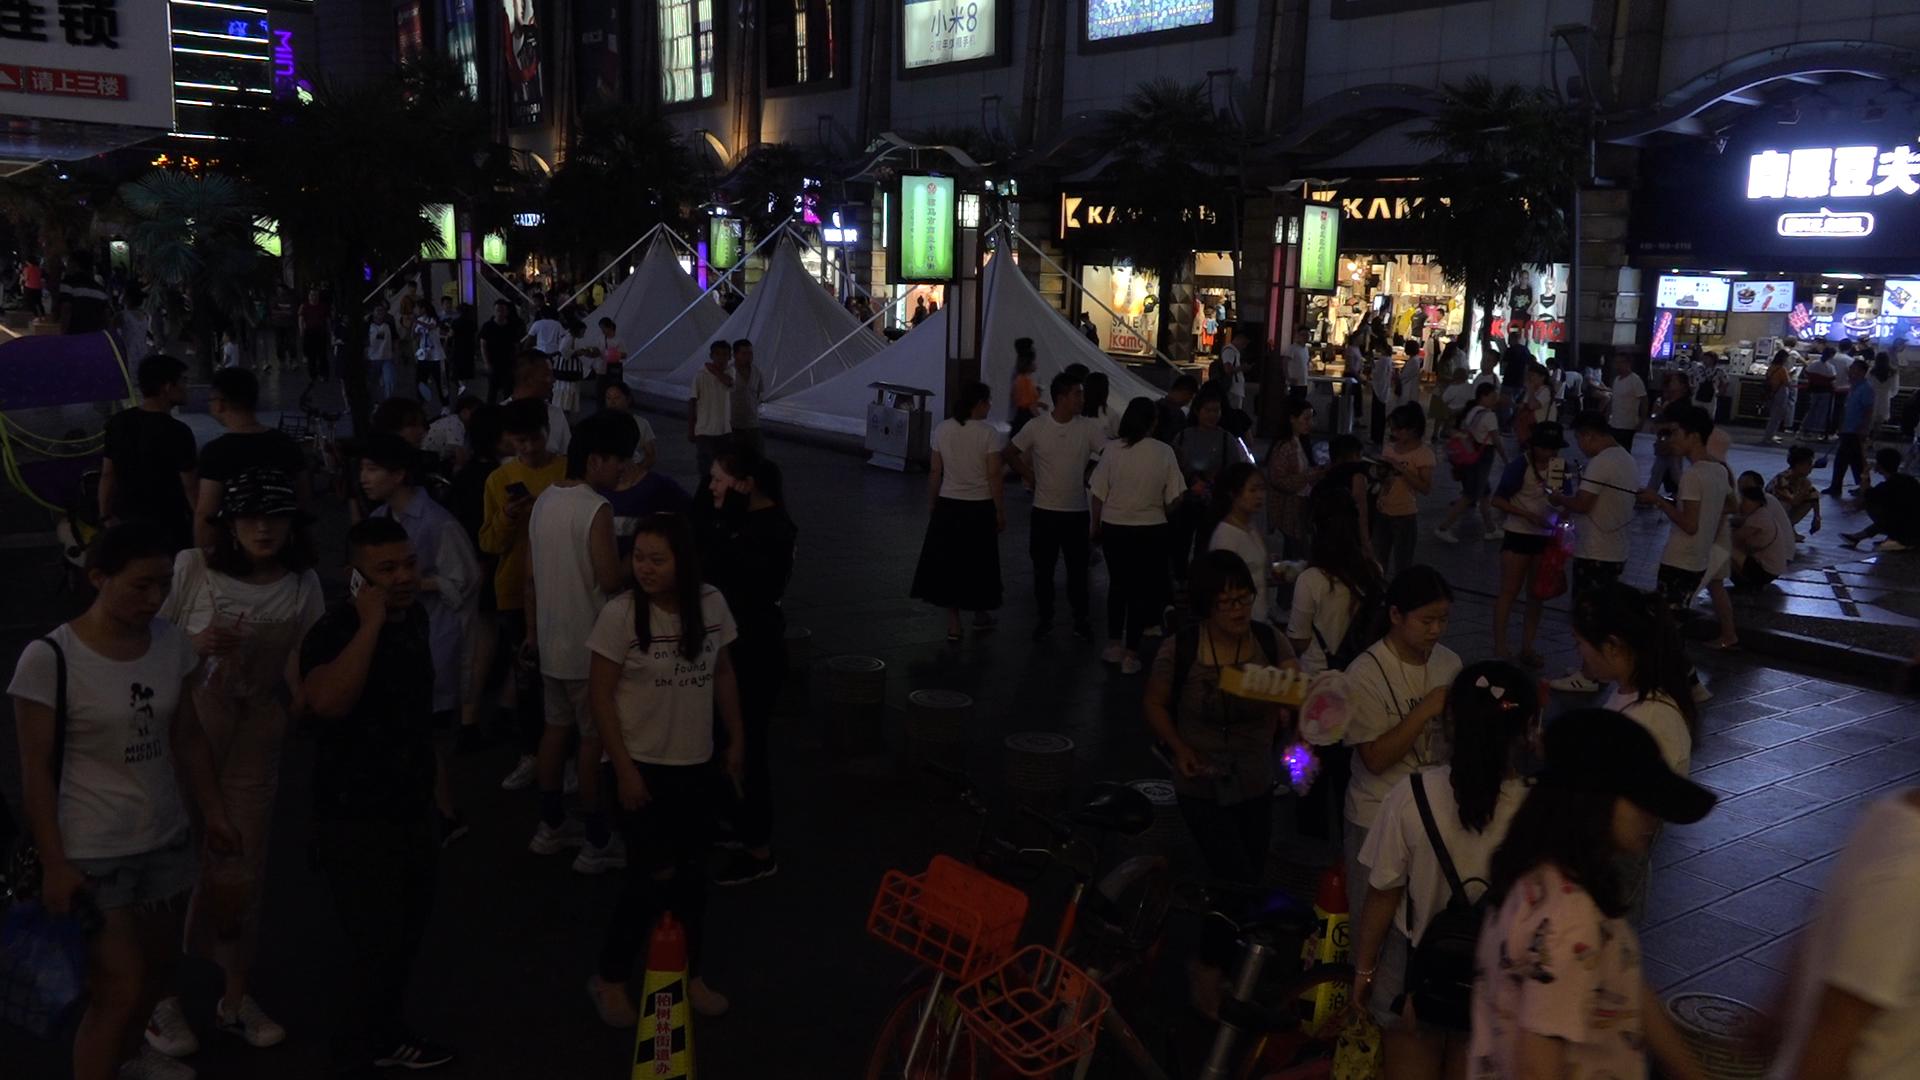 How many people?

93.